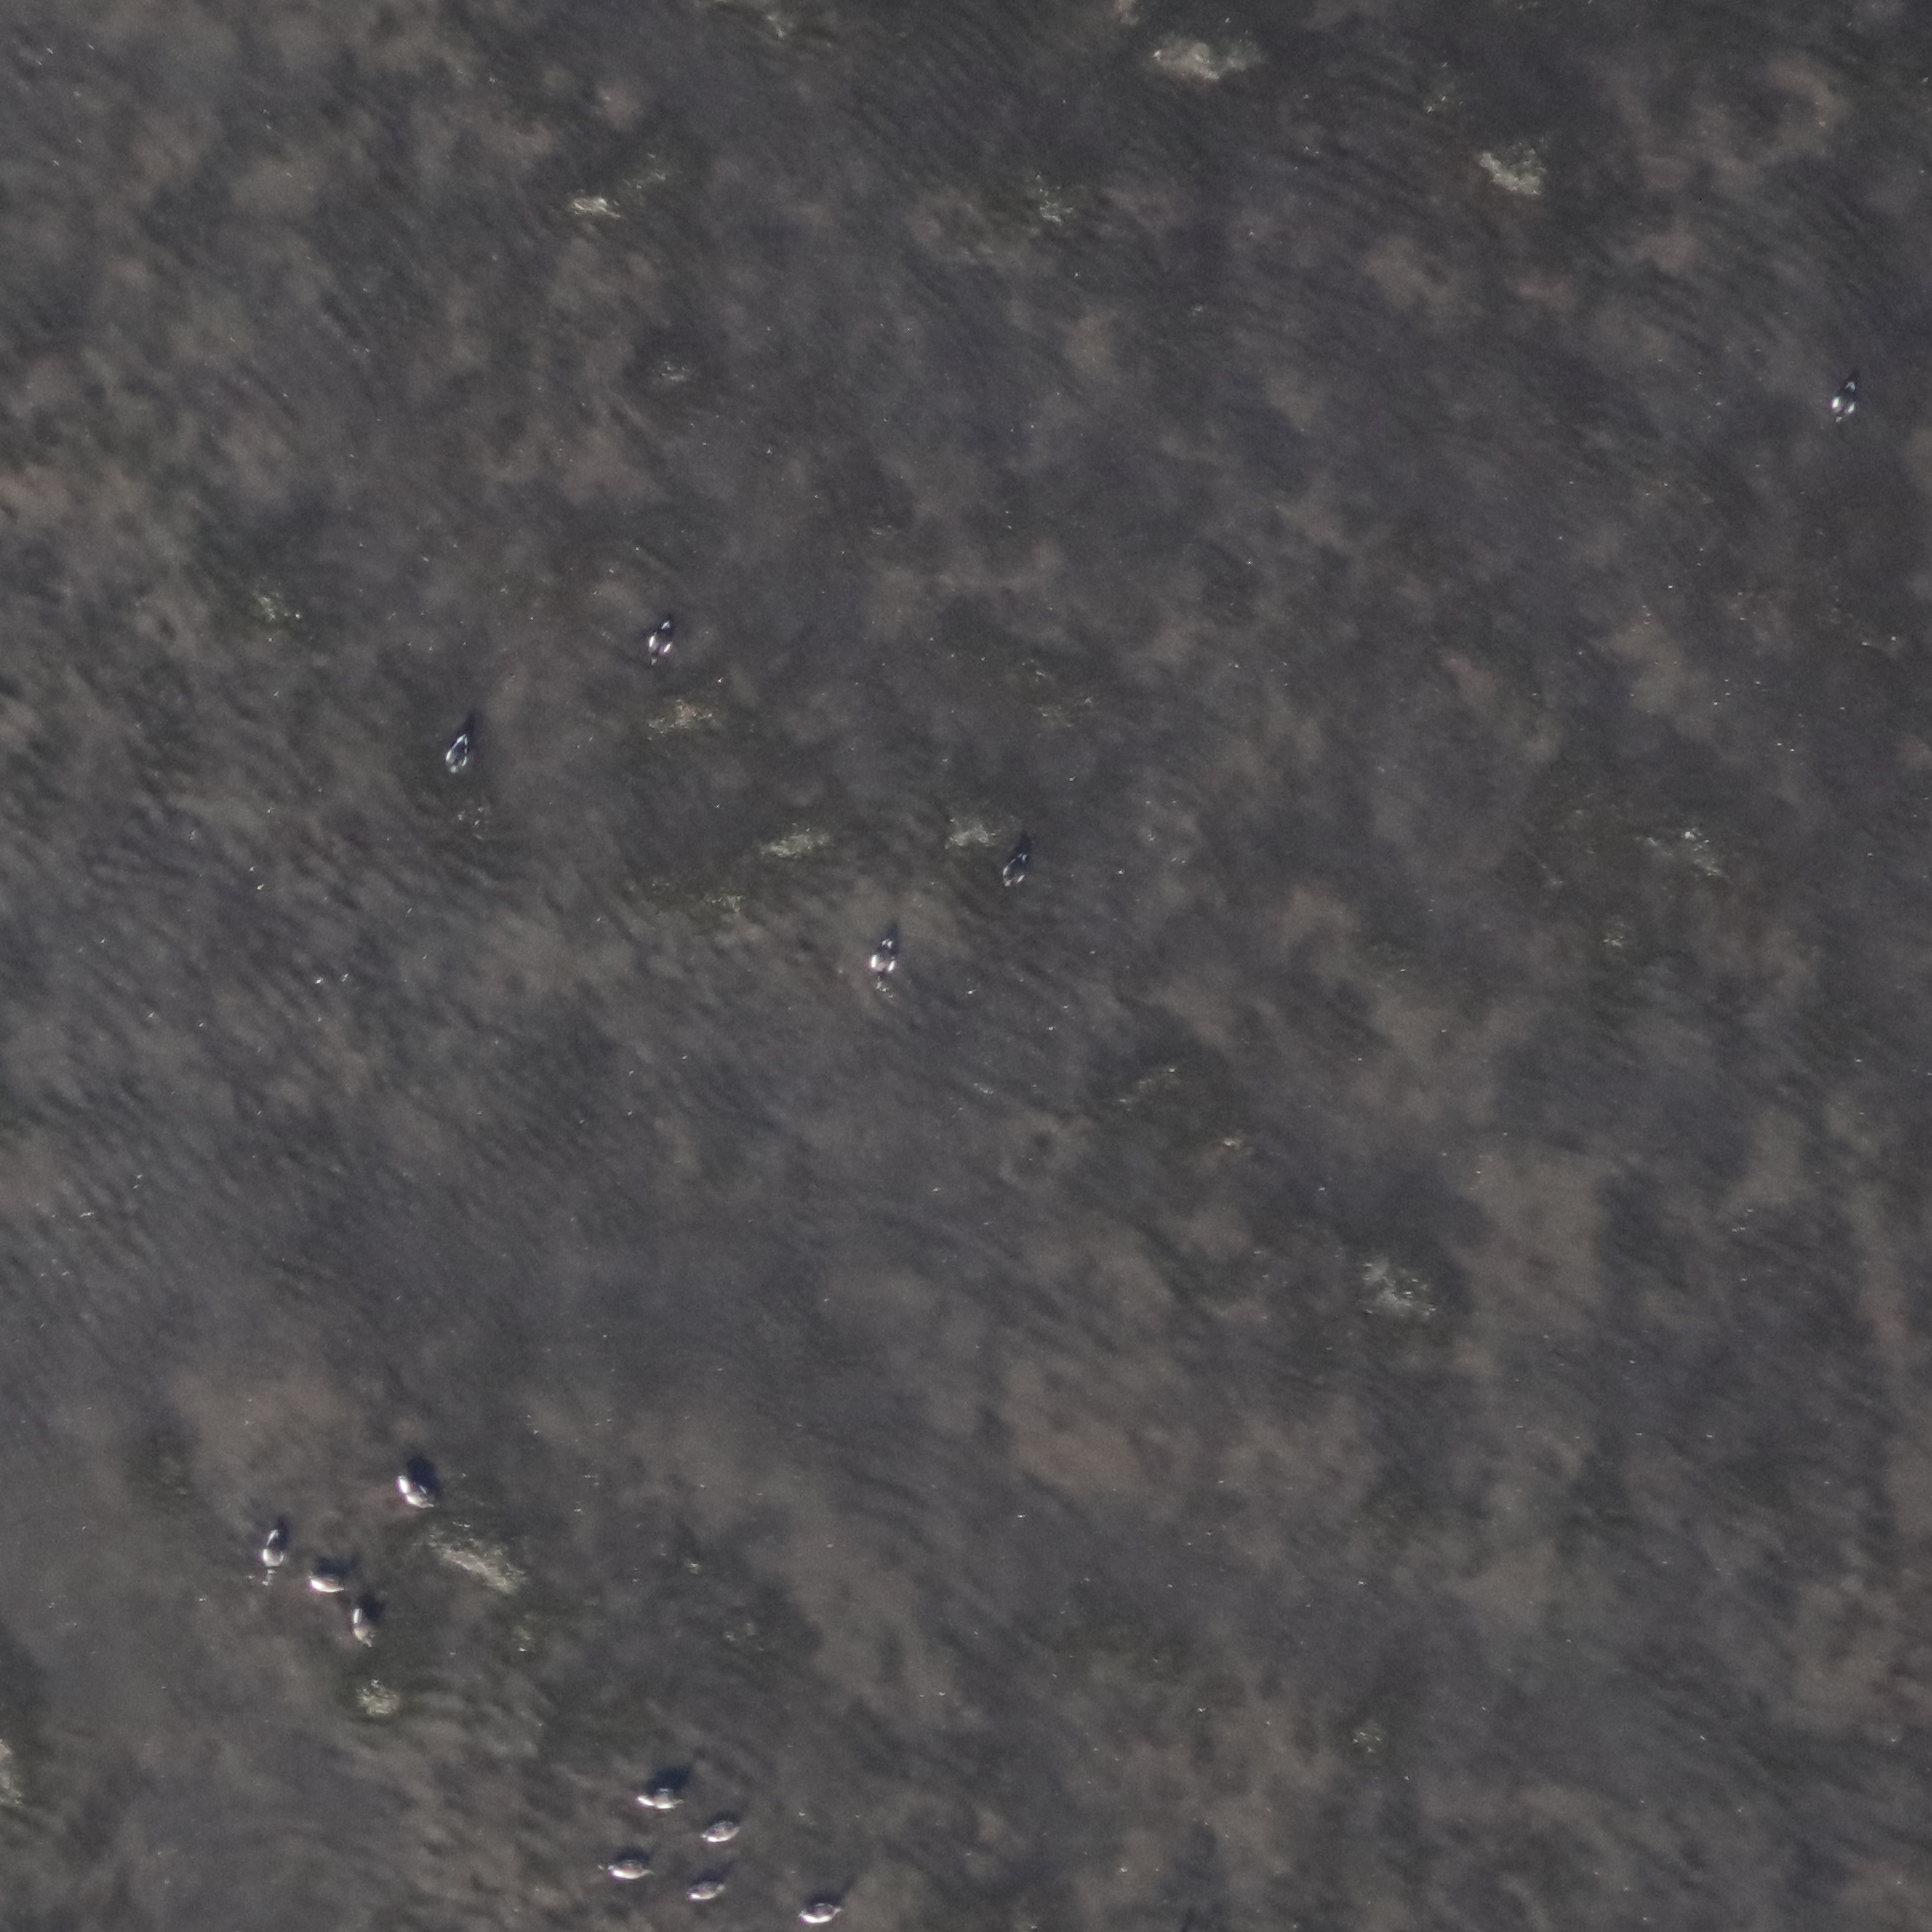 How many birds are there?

14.